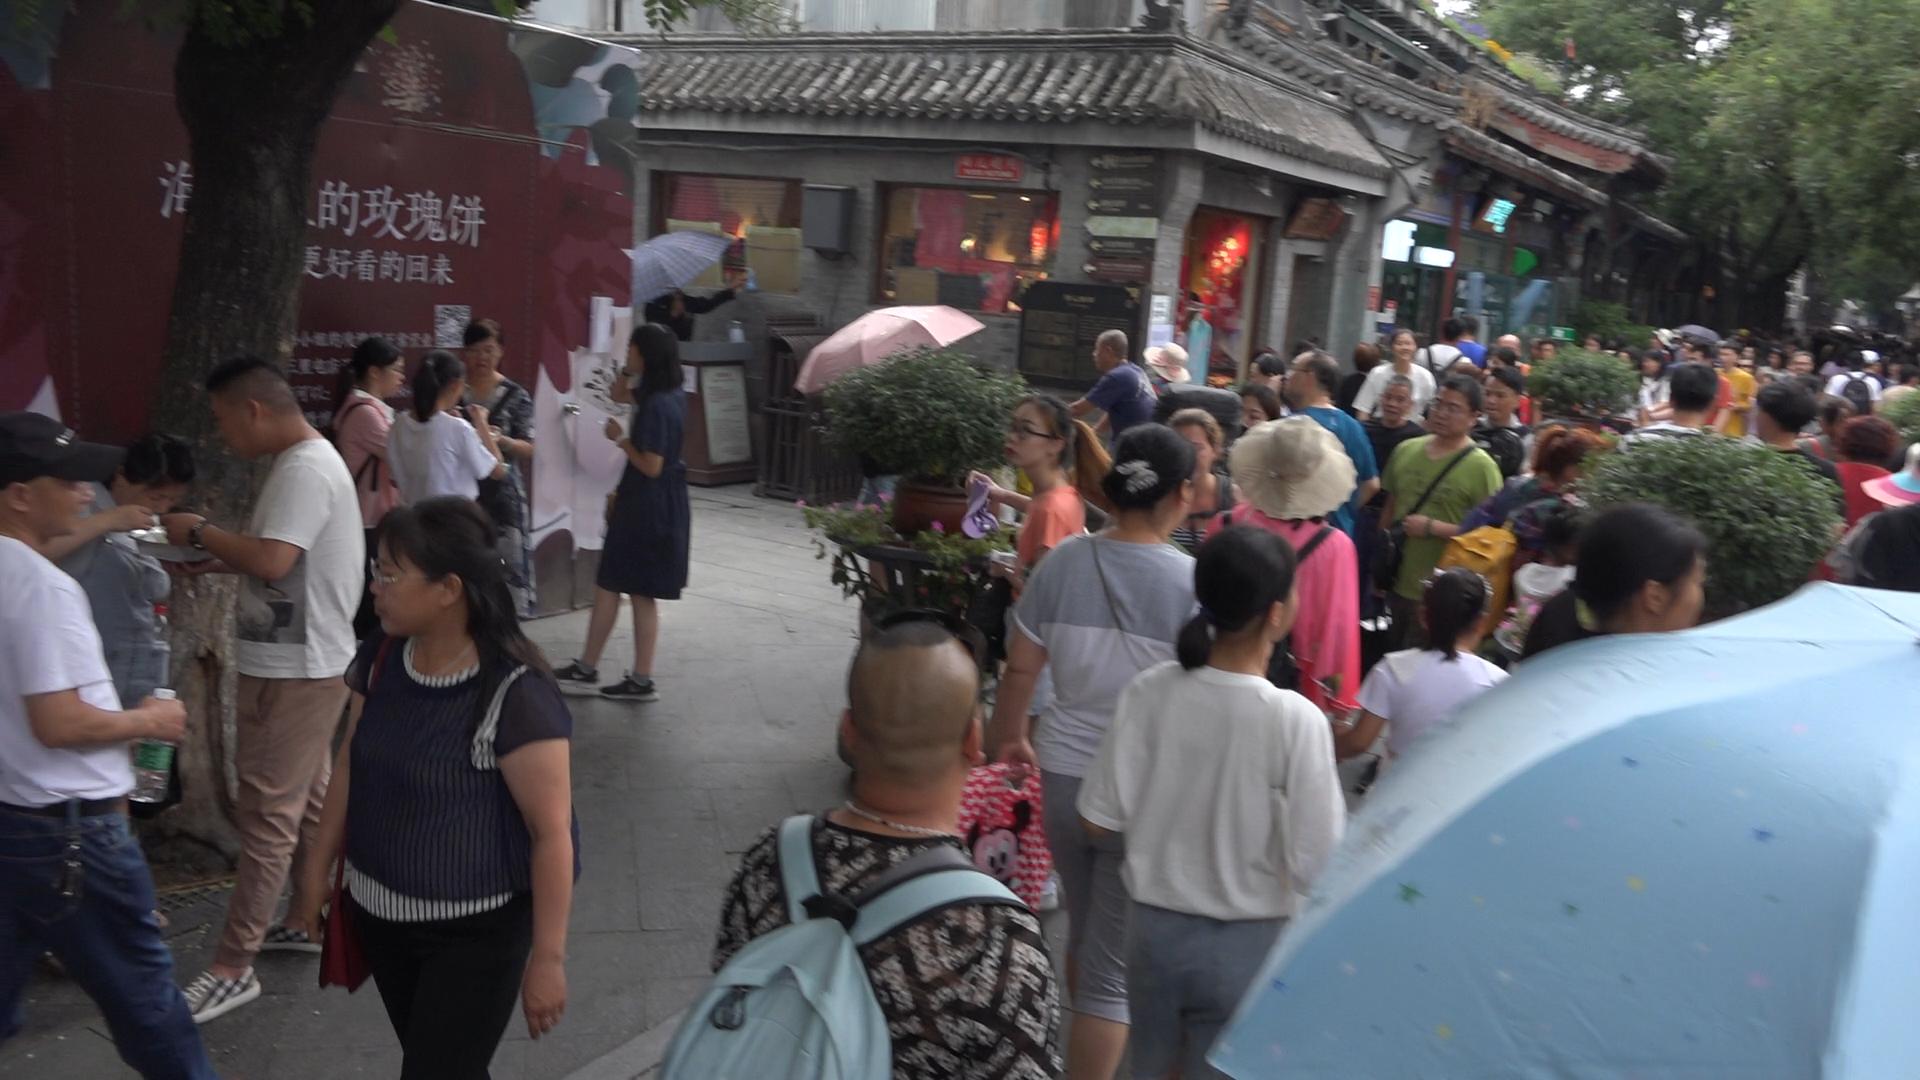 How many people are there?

69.